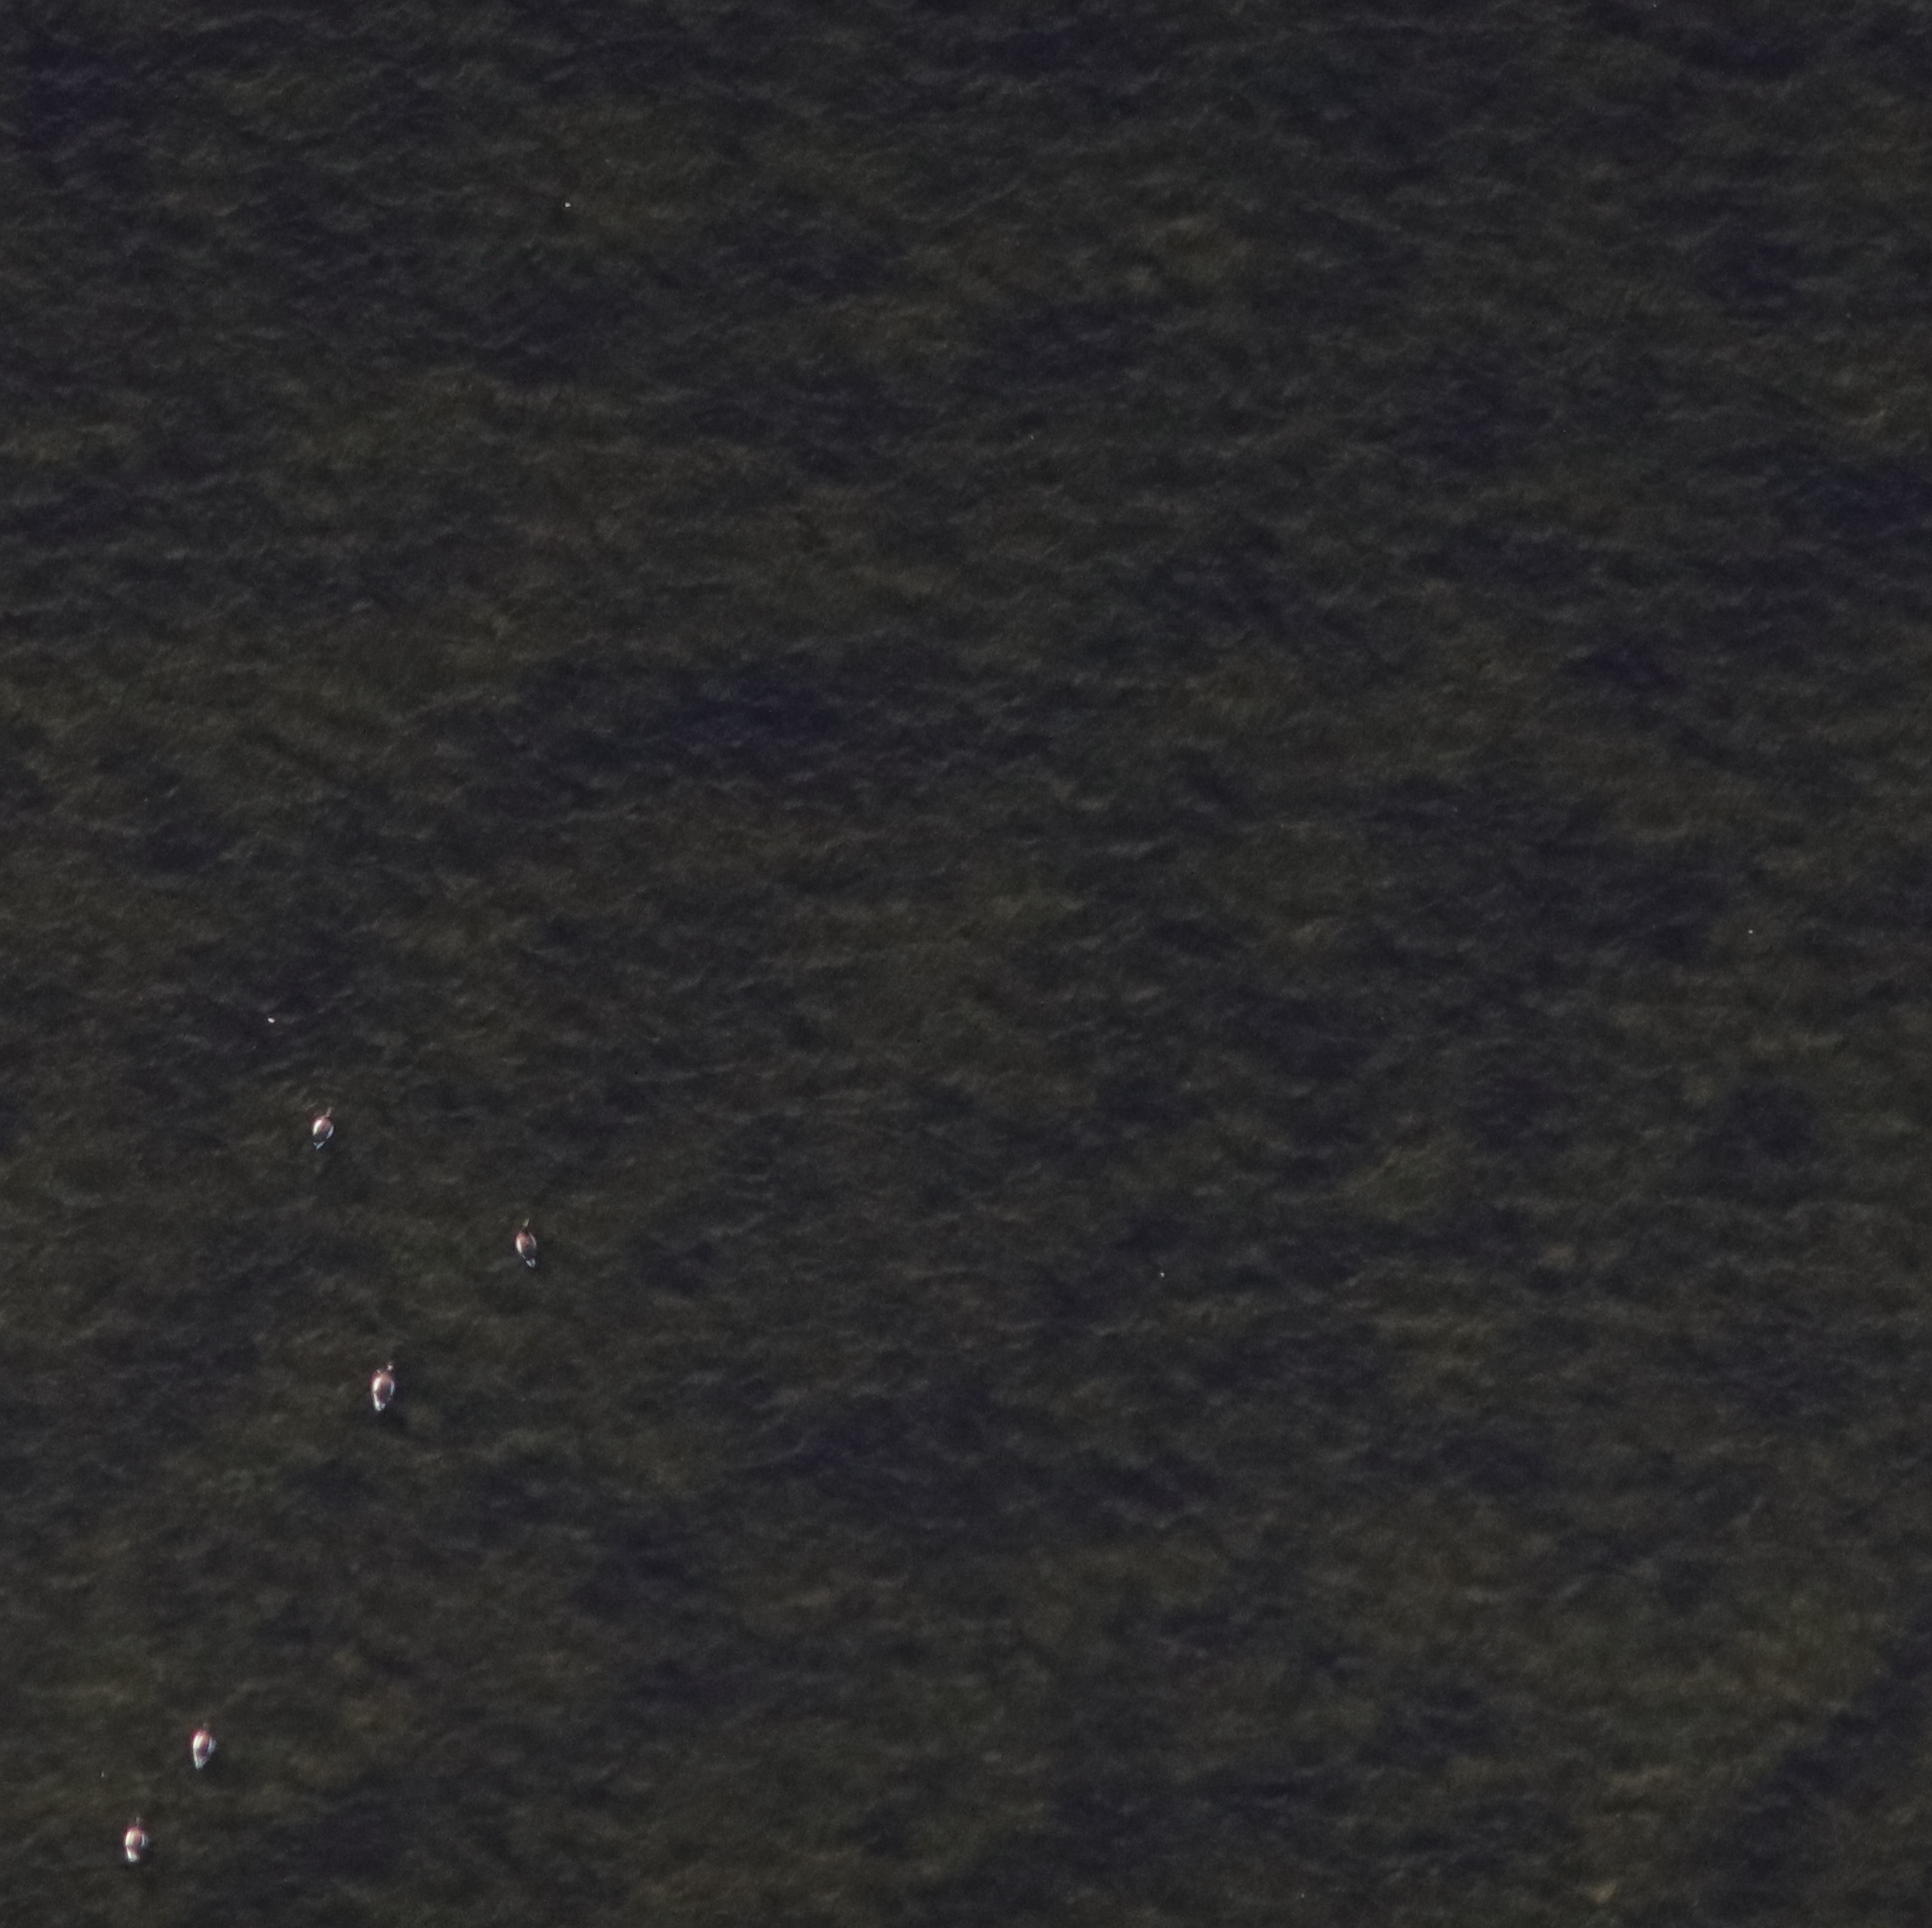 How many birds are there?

5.